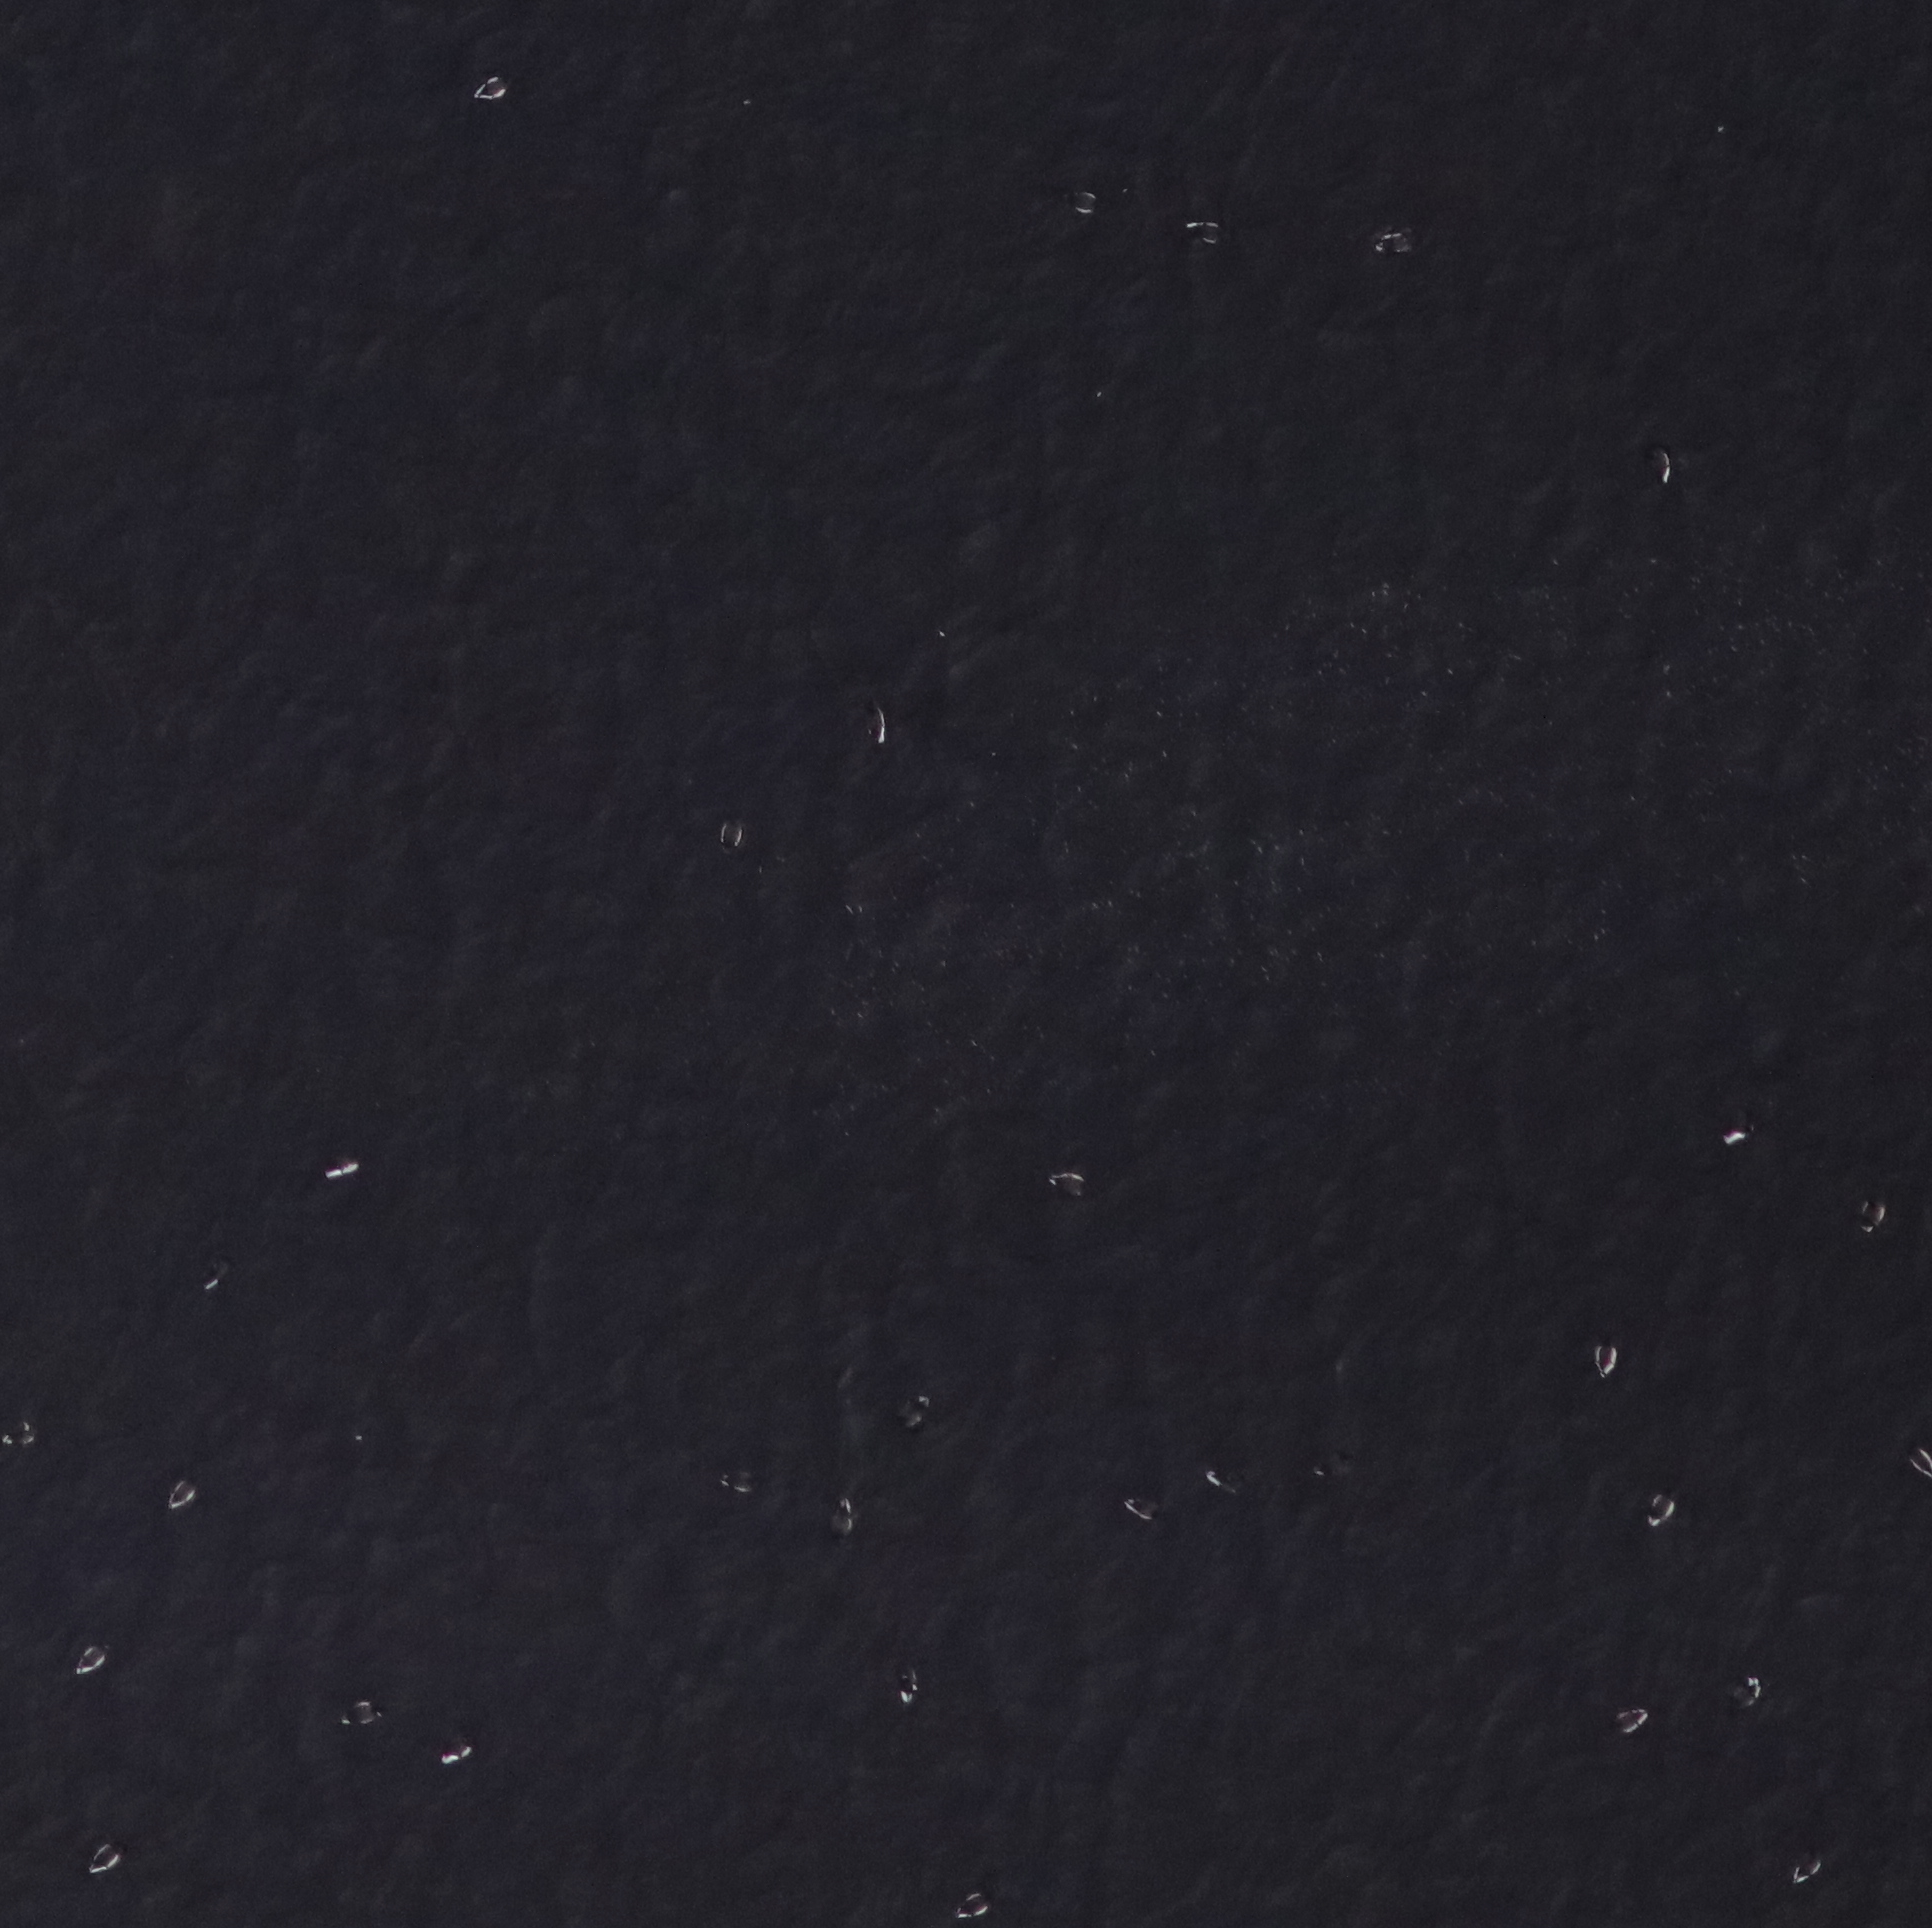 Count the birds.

32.